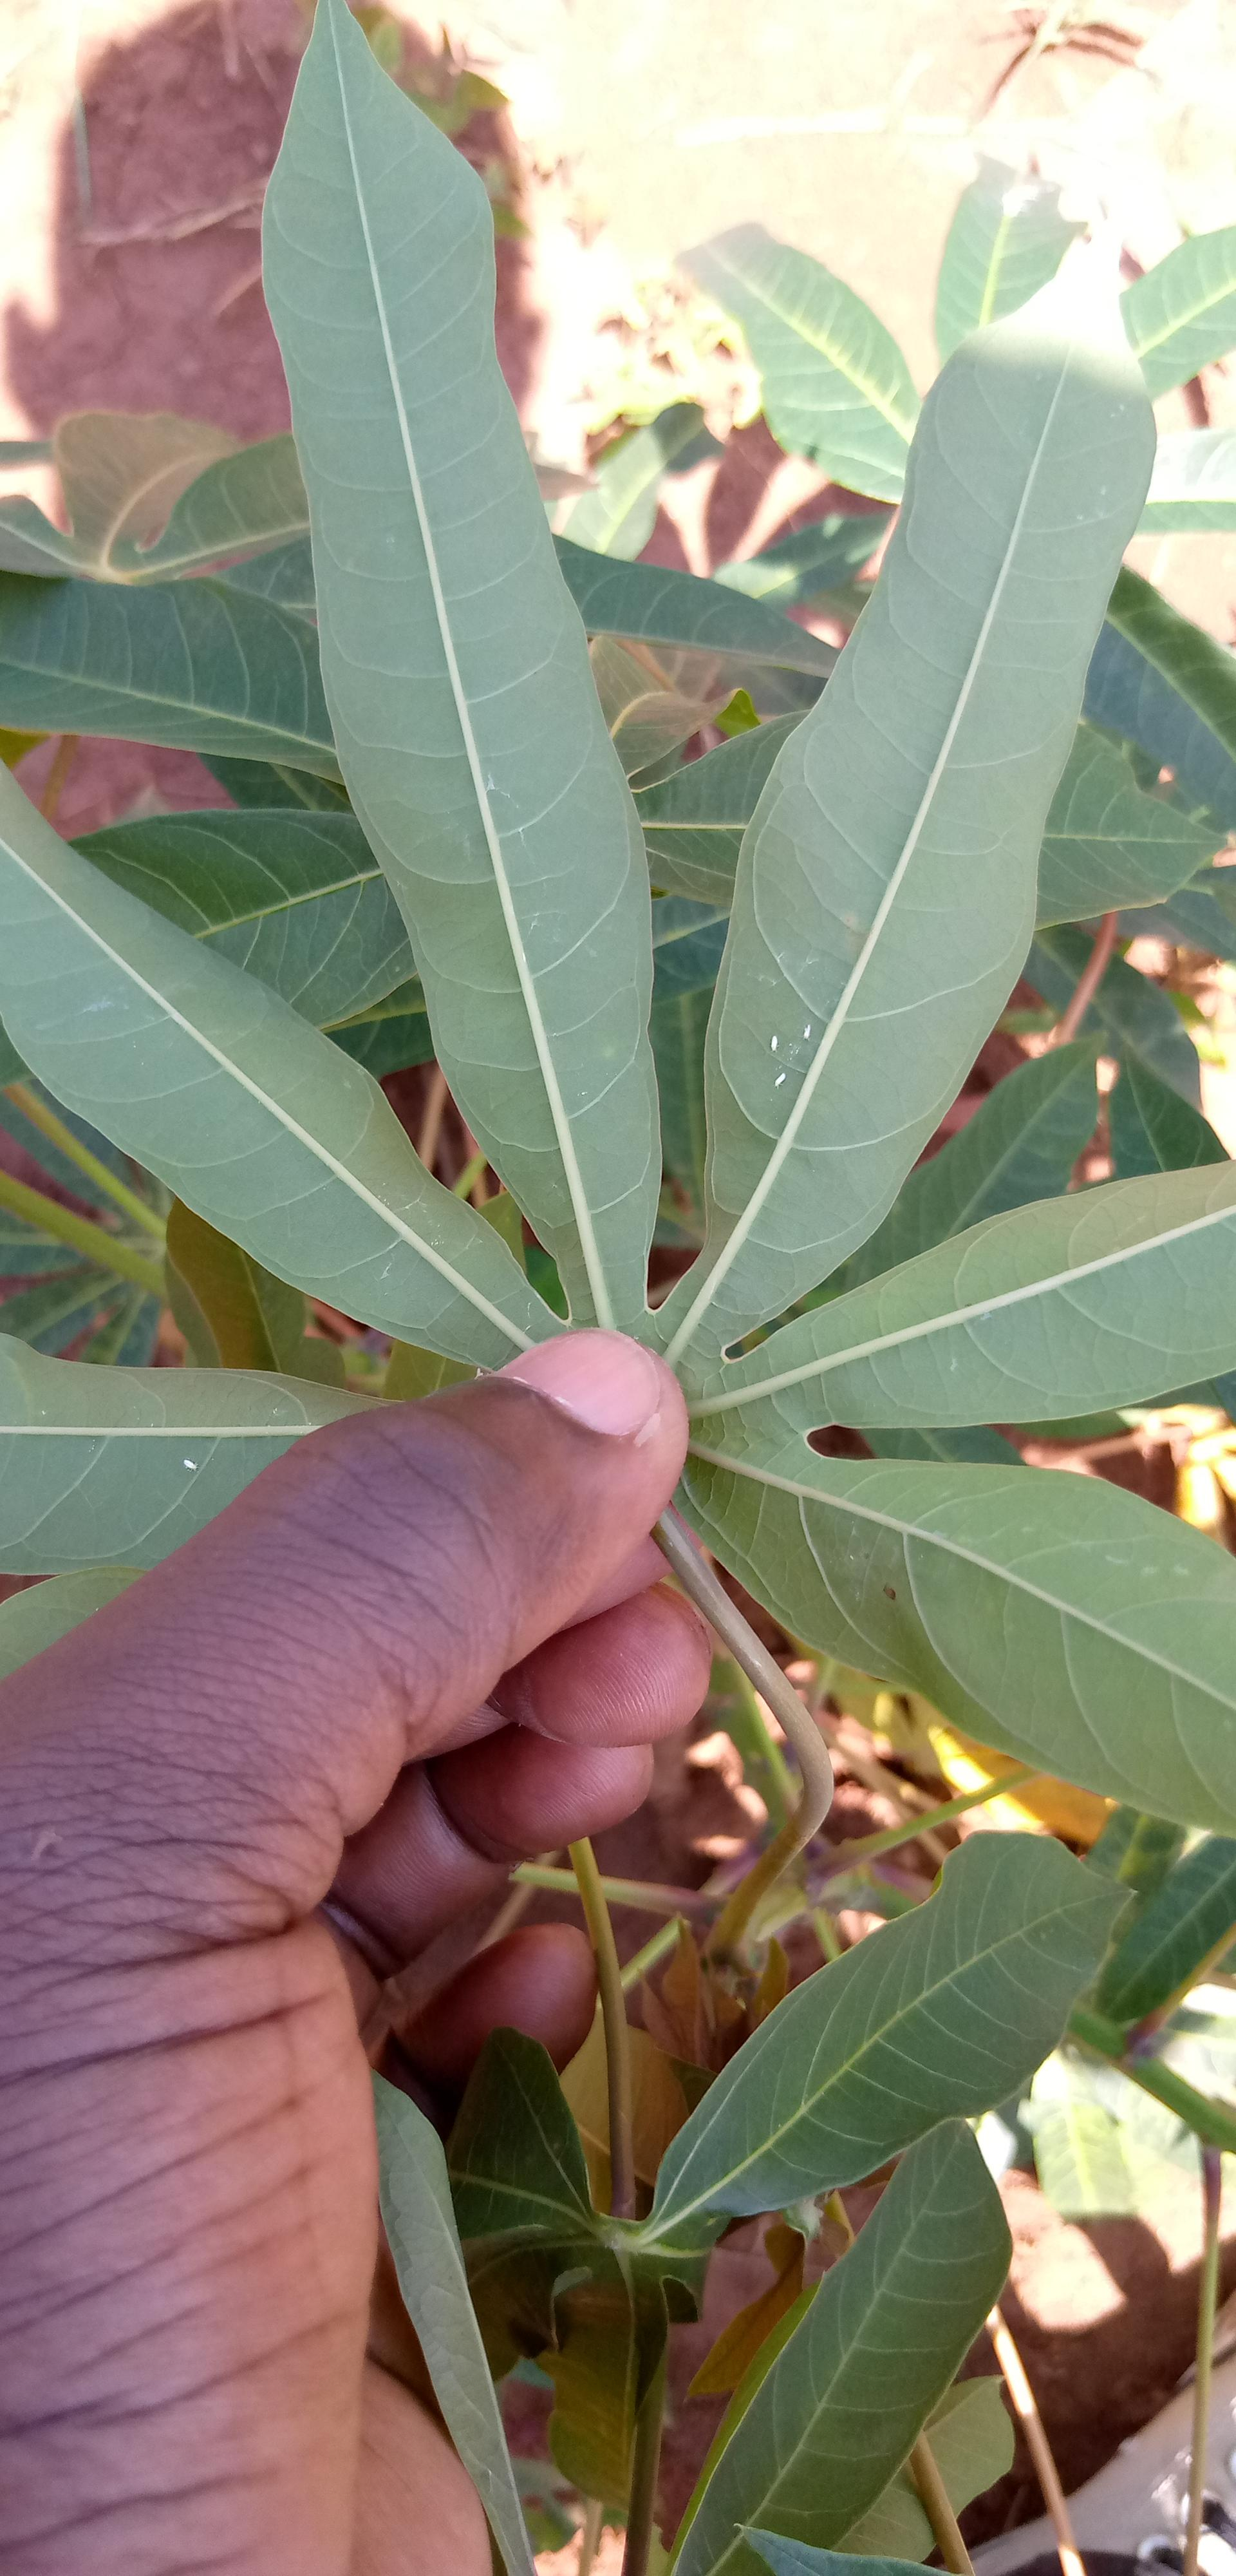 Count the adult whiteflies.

4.